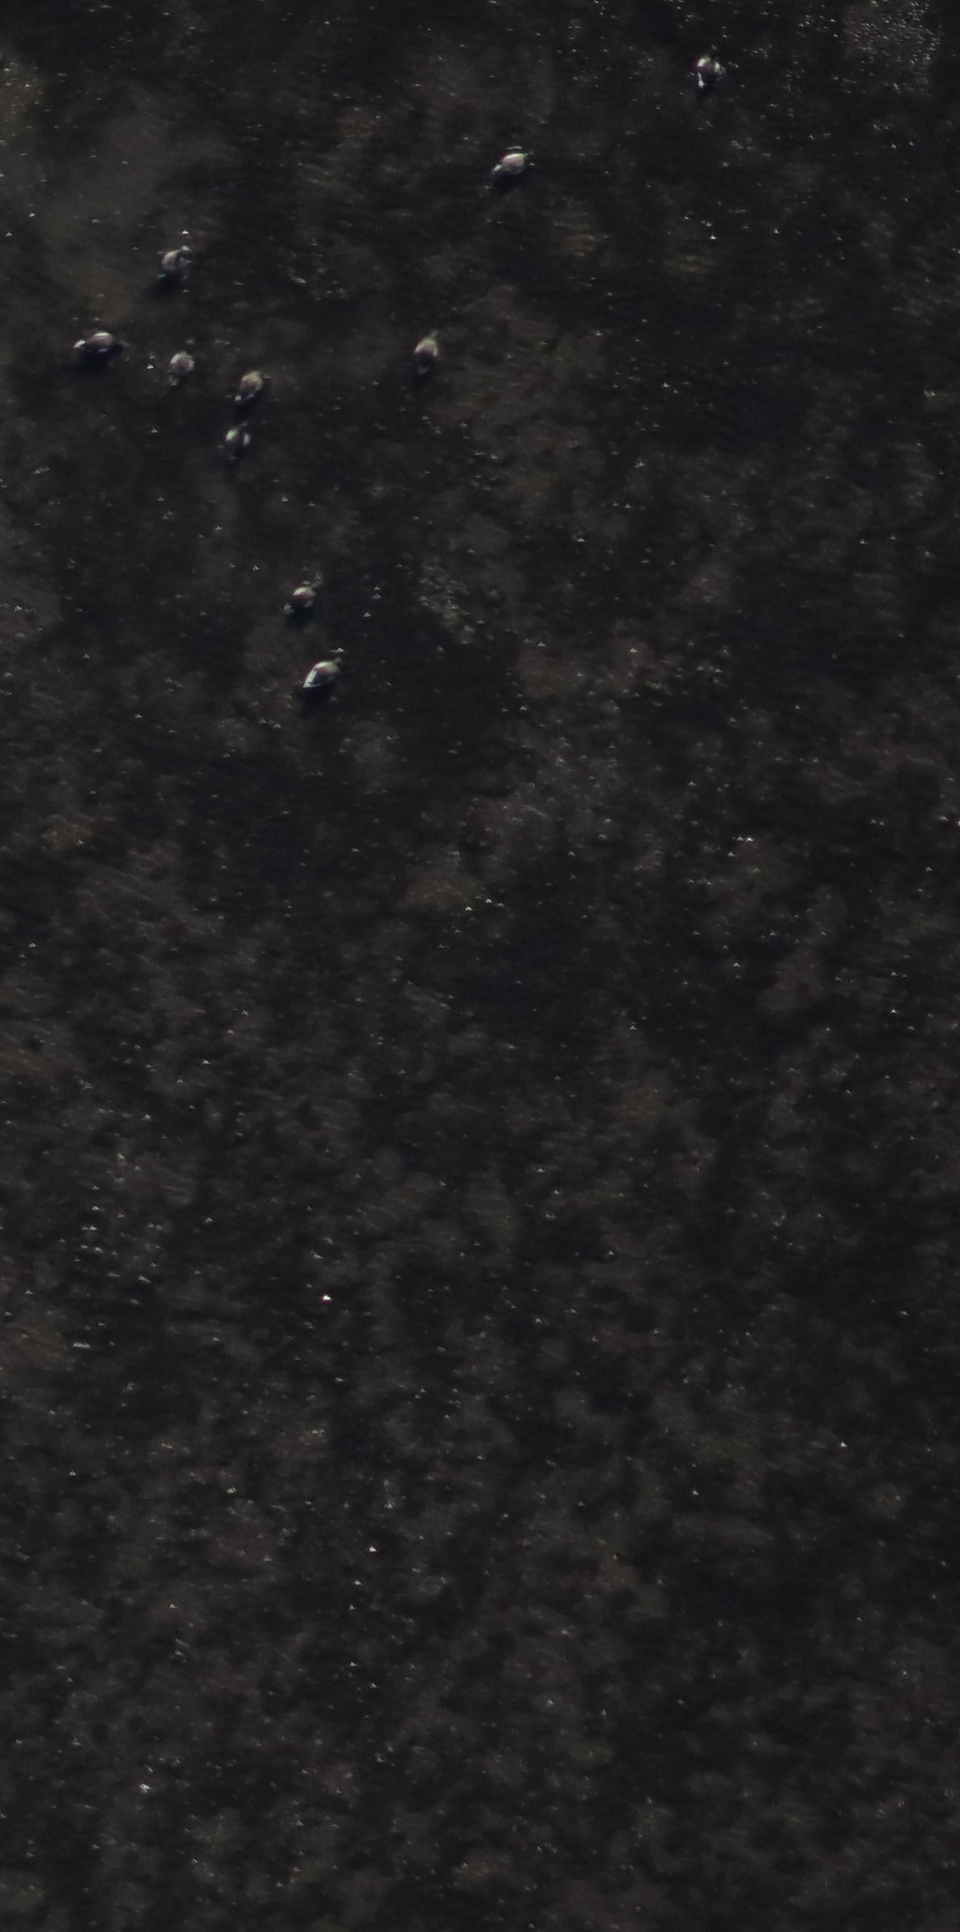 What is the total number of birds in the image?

10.